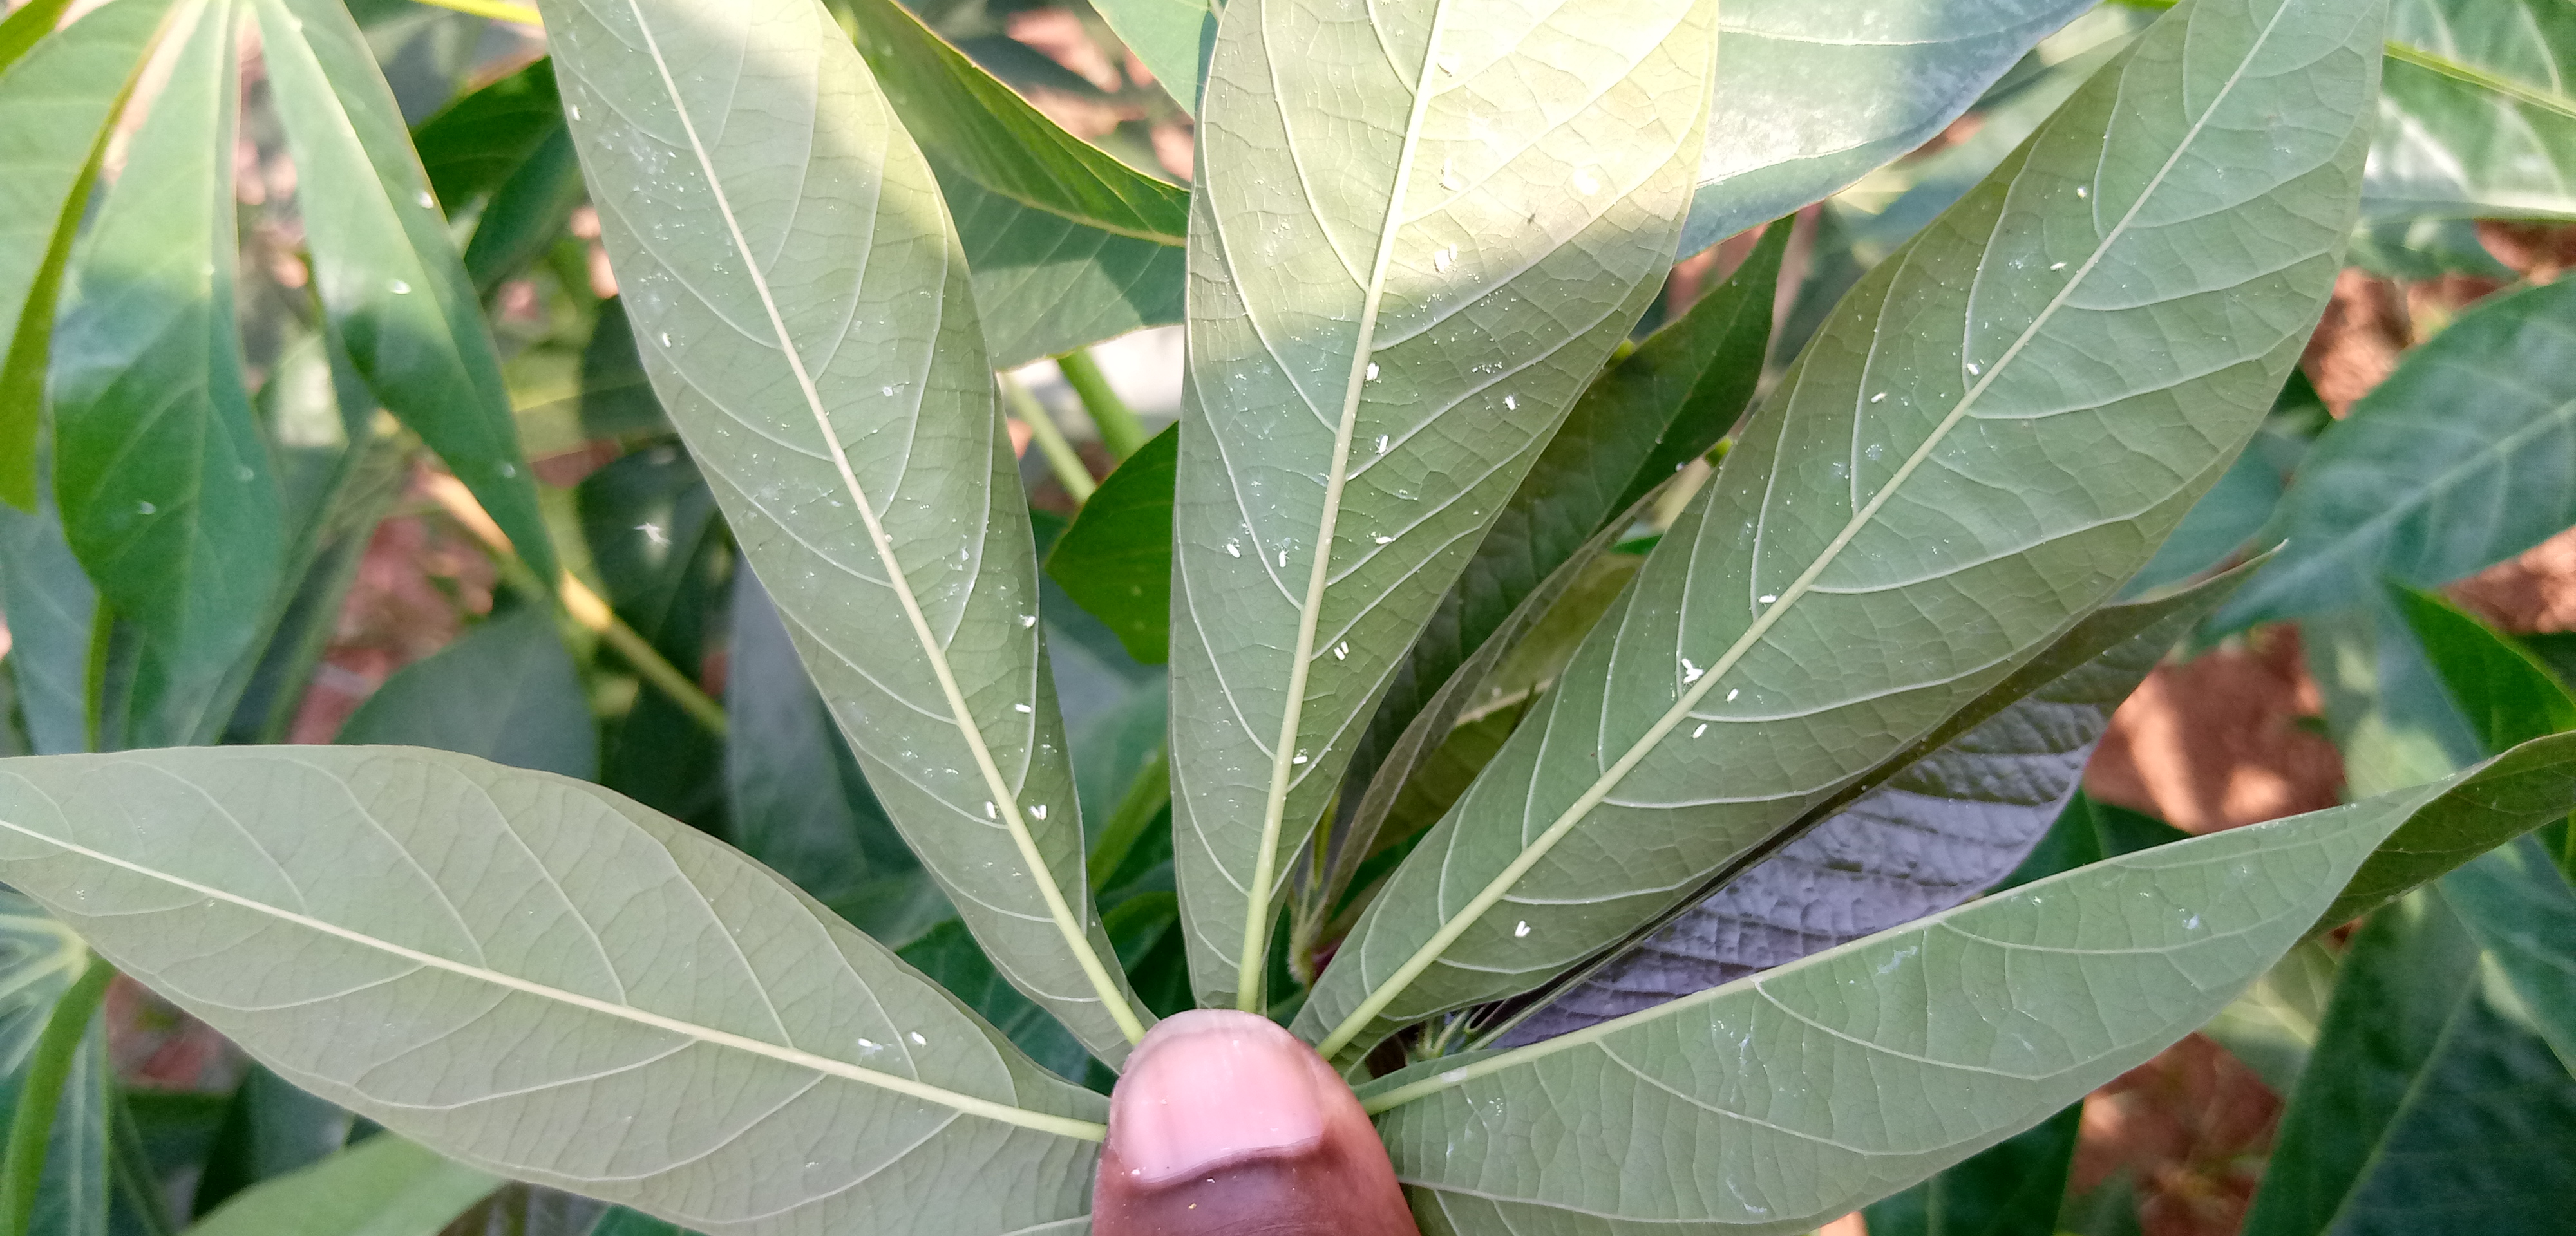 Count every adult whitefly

27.